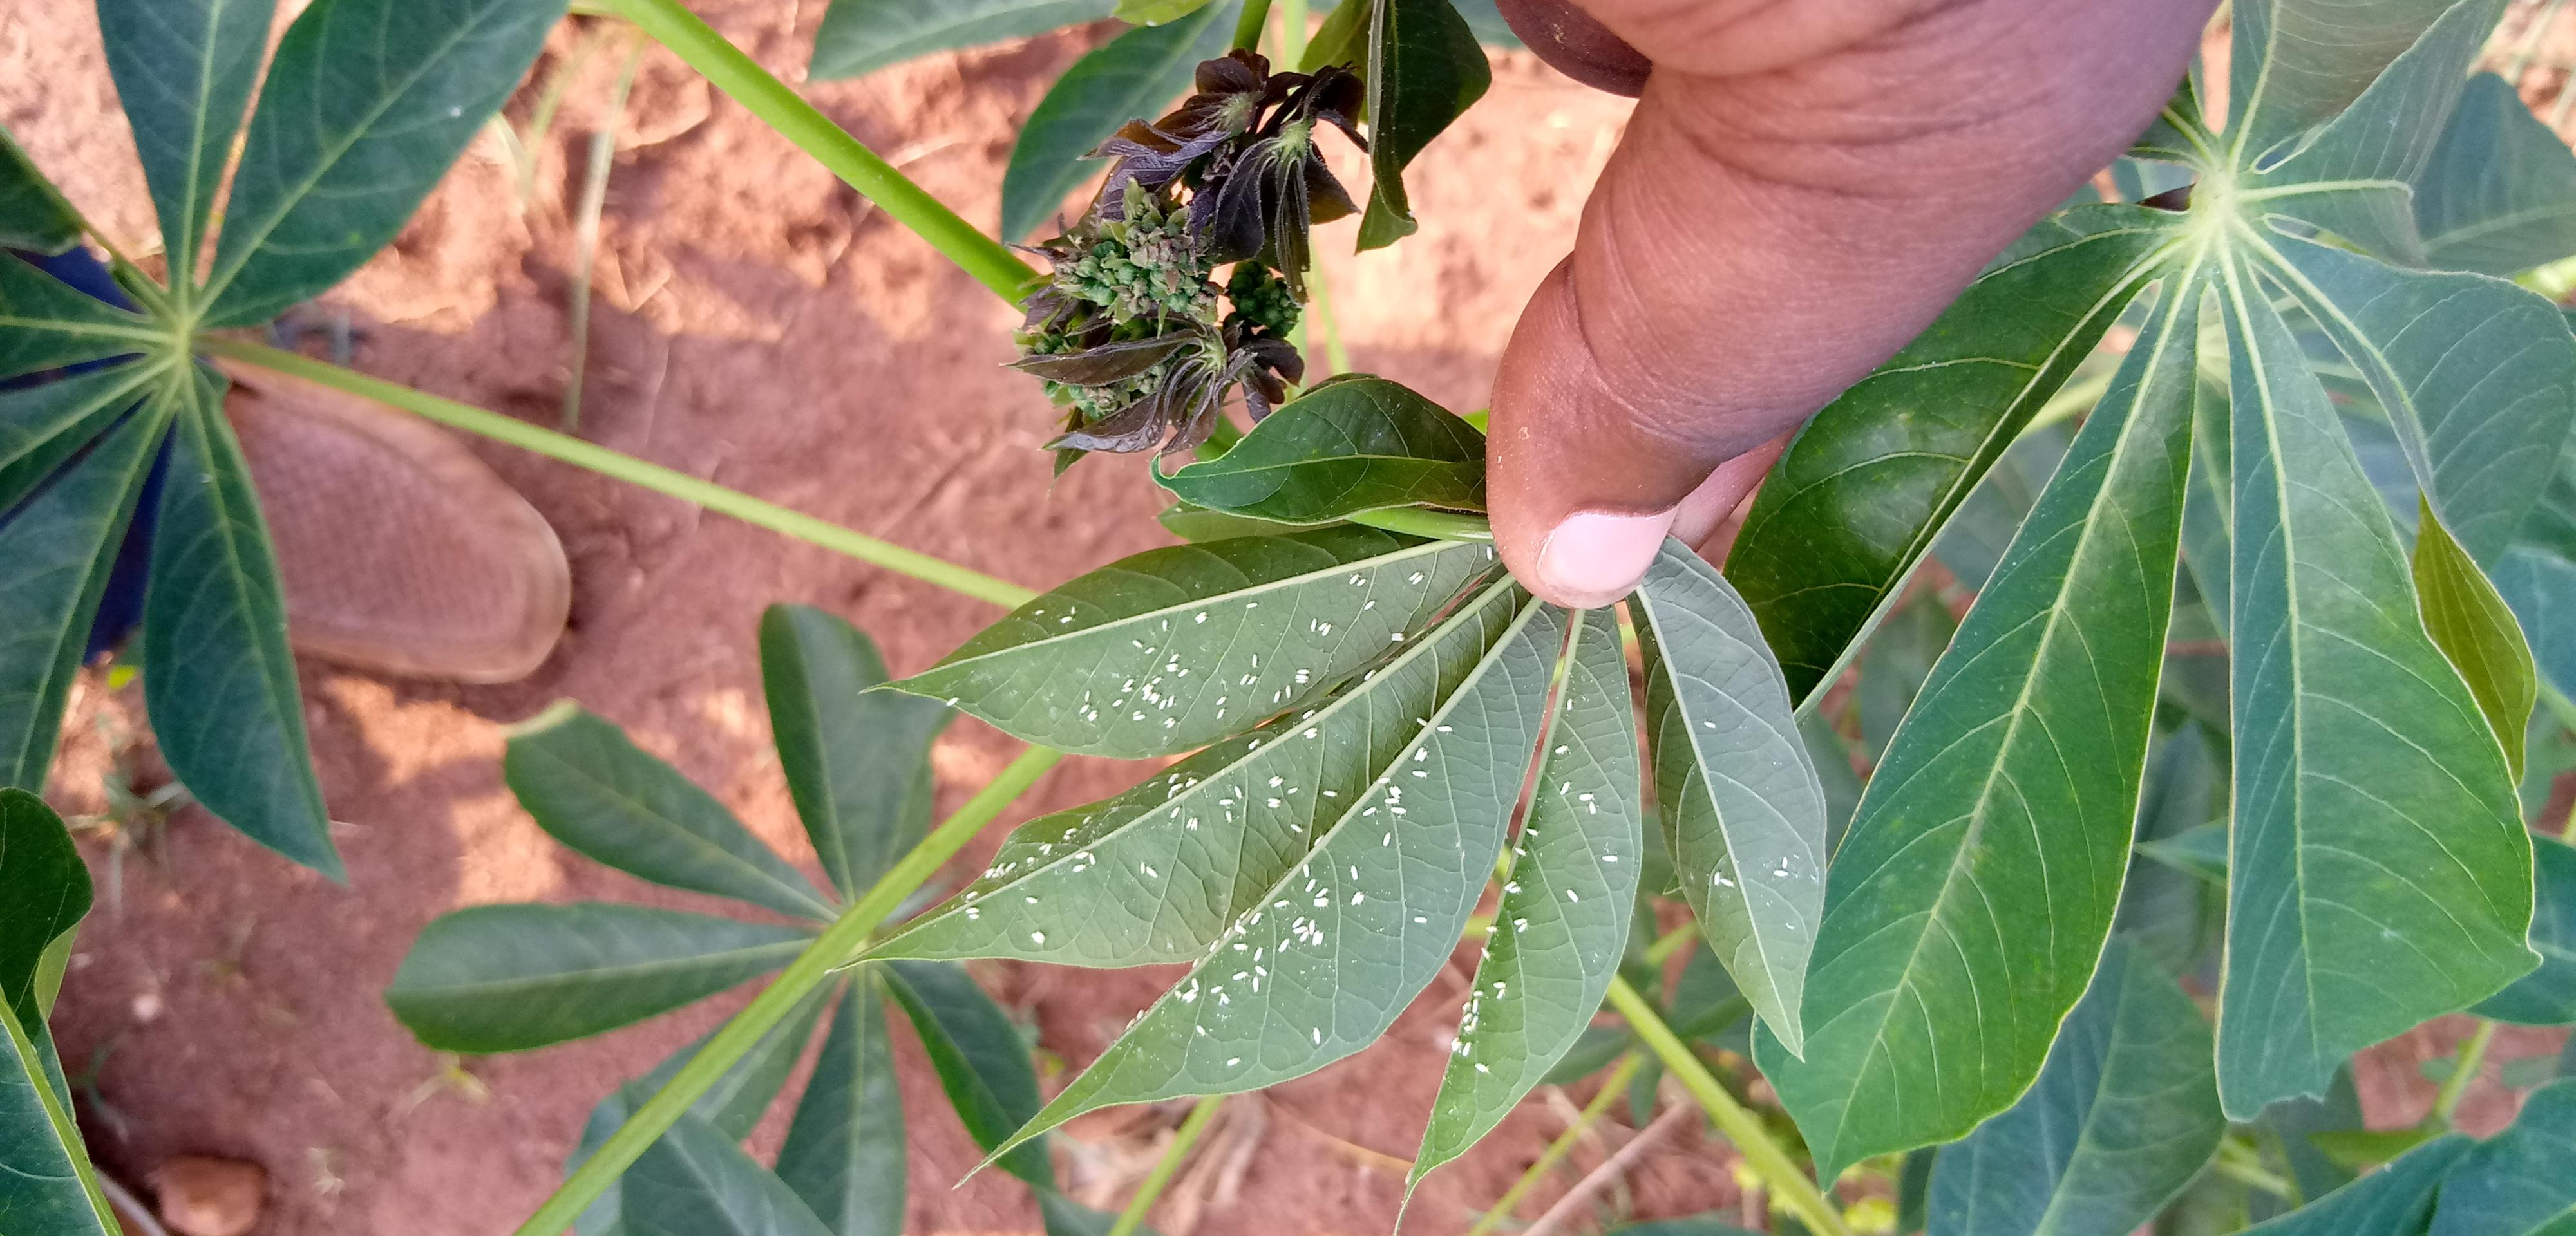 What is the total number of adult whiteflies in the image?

179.